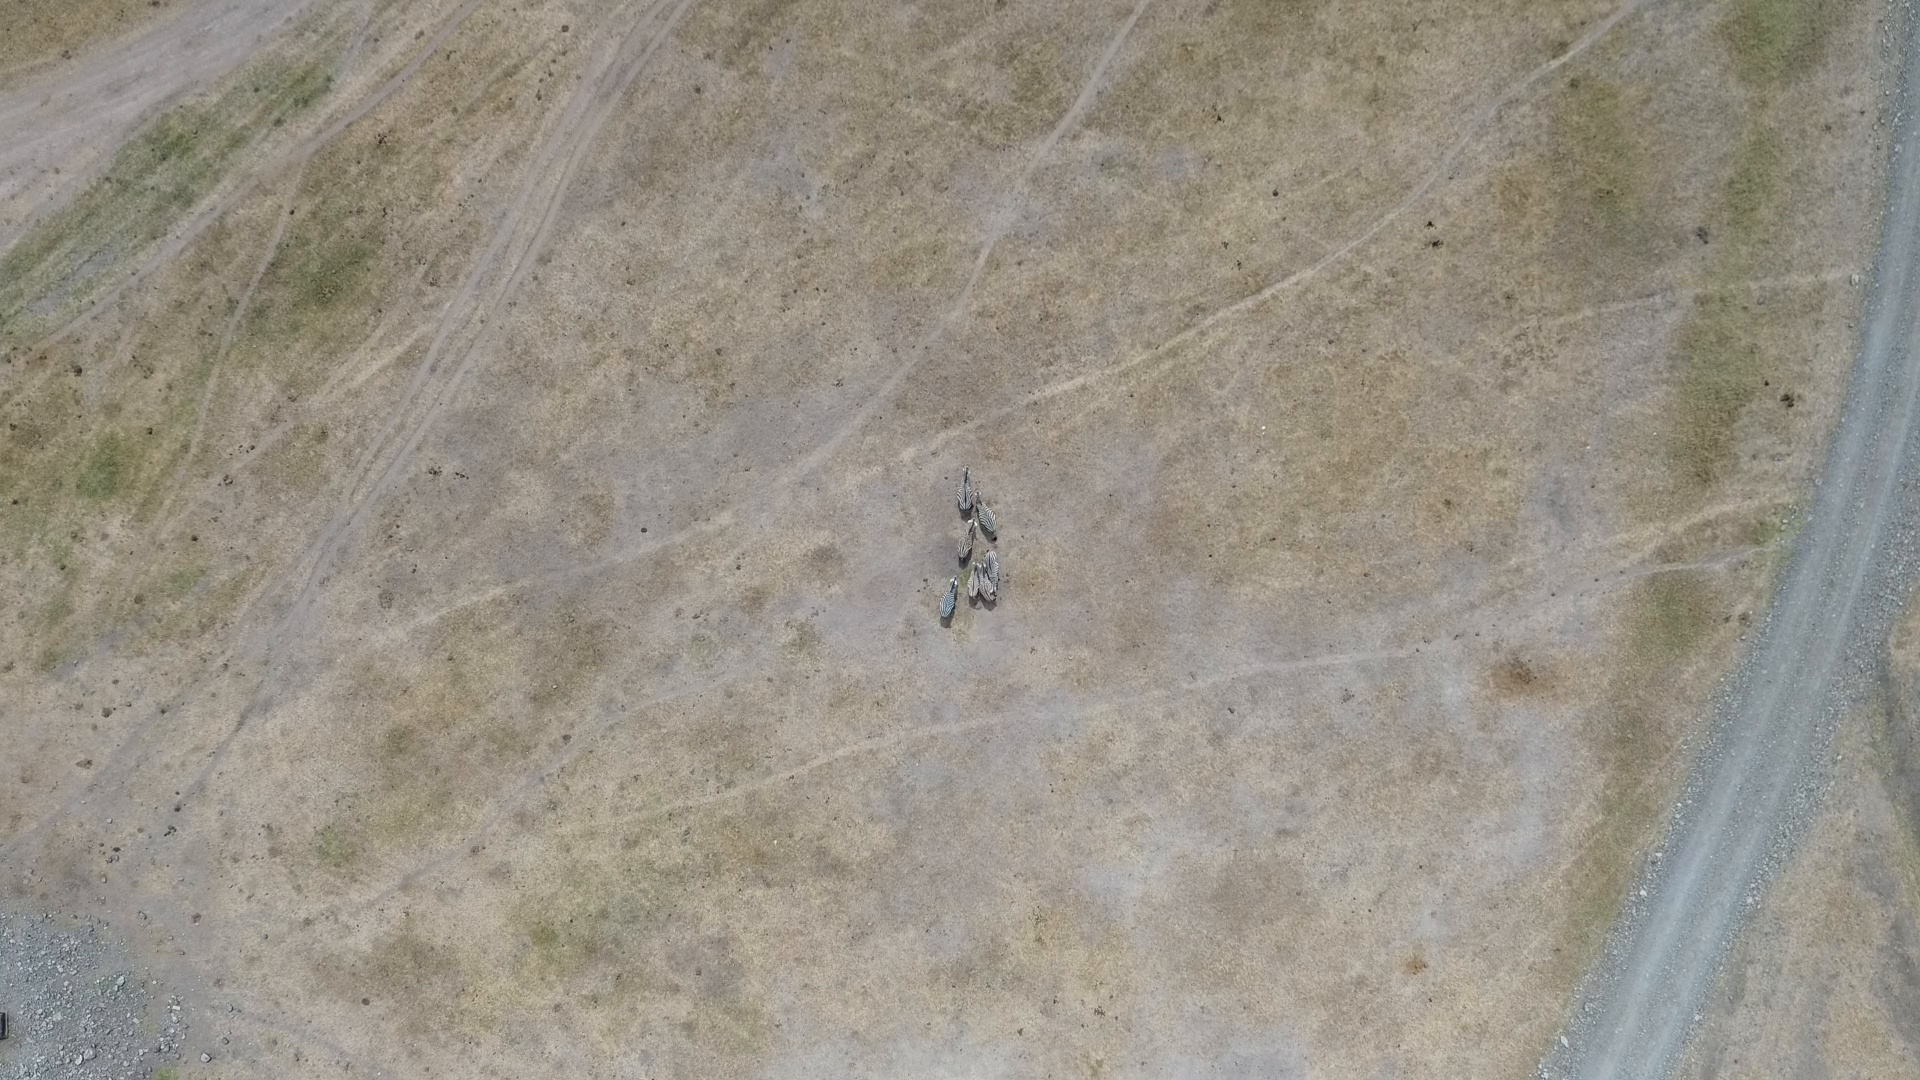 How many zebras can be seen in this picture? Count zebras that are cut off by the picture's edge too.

7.